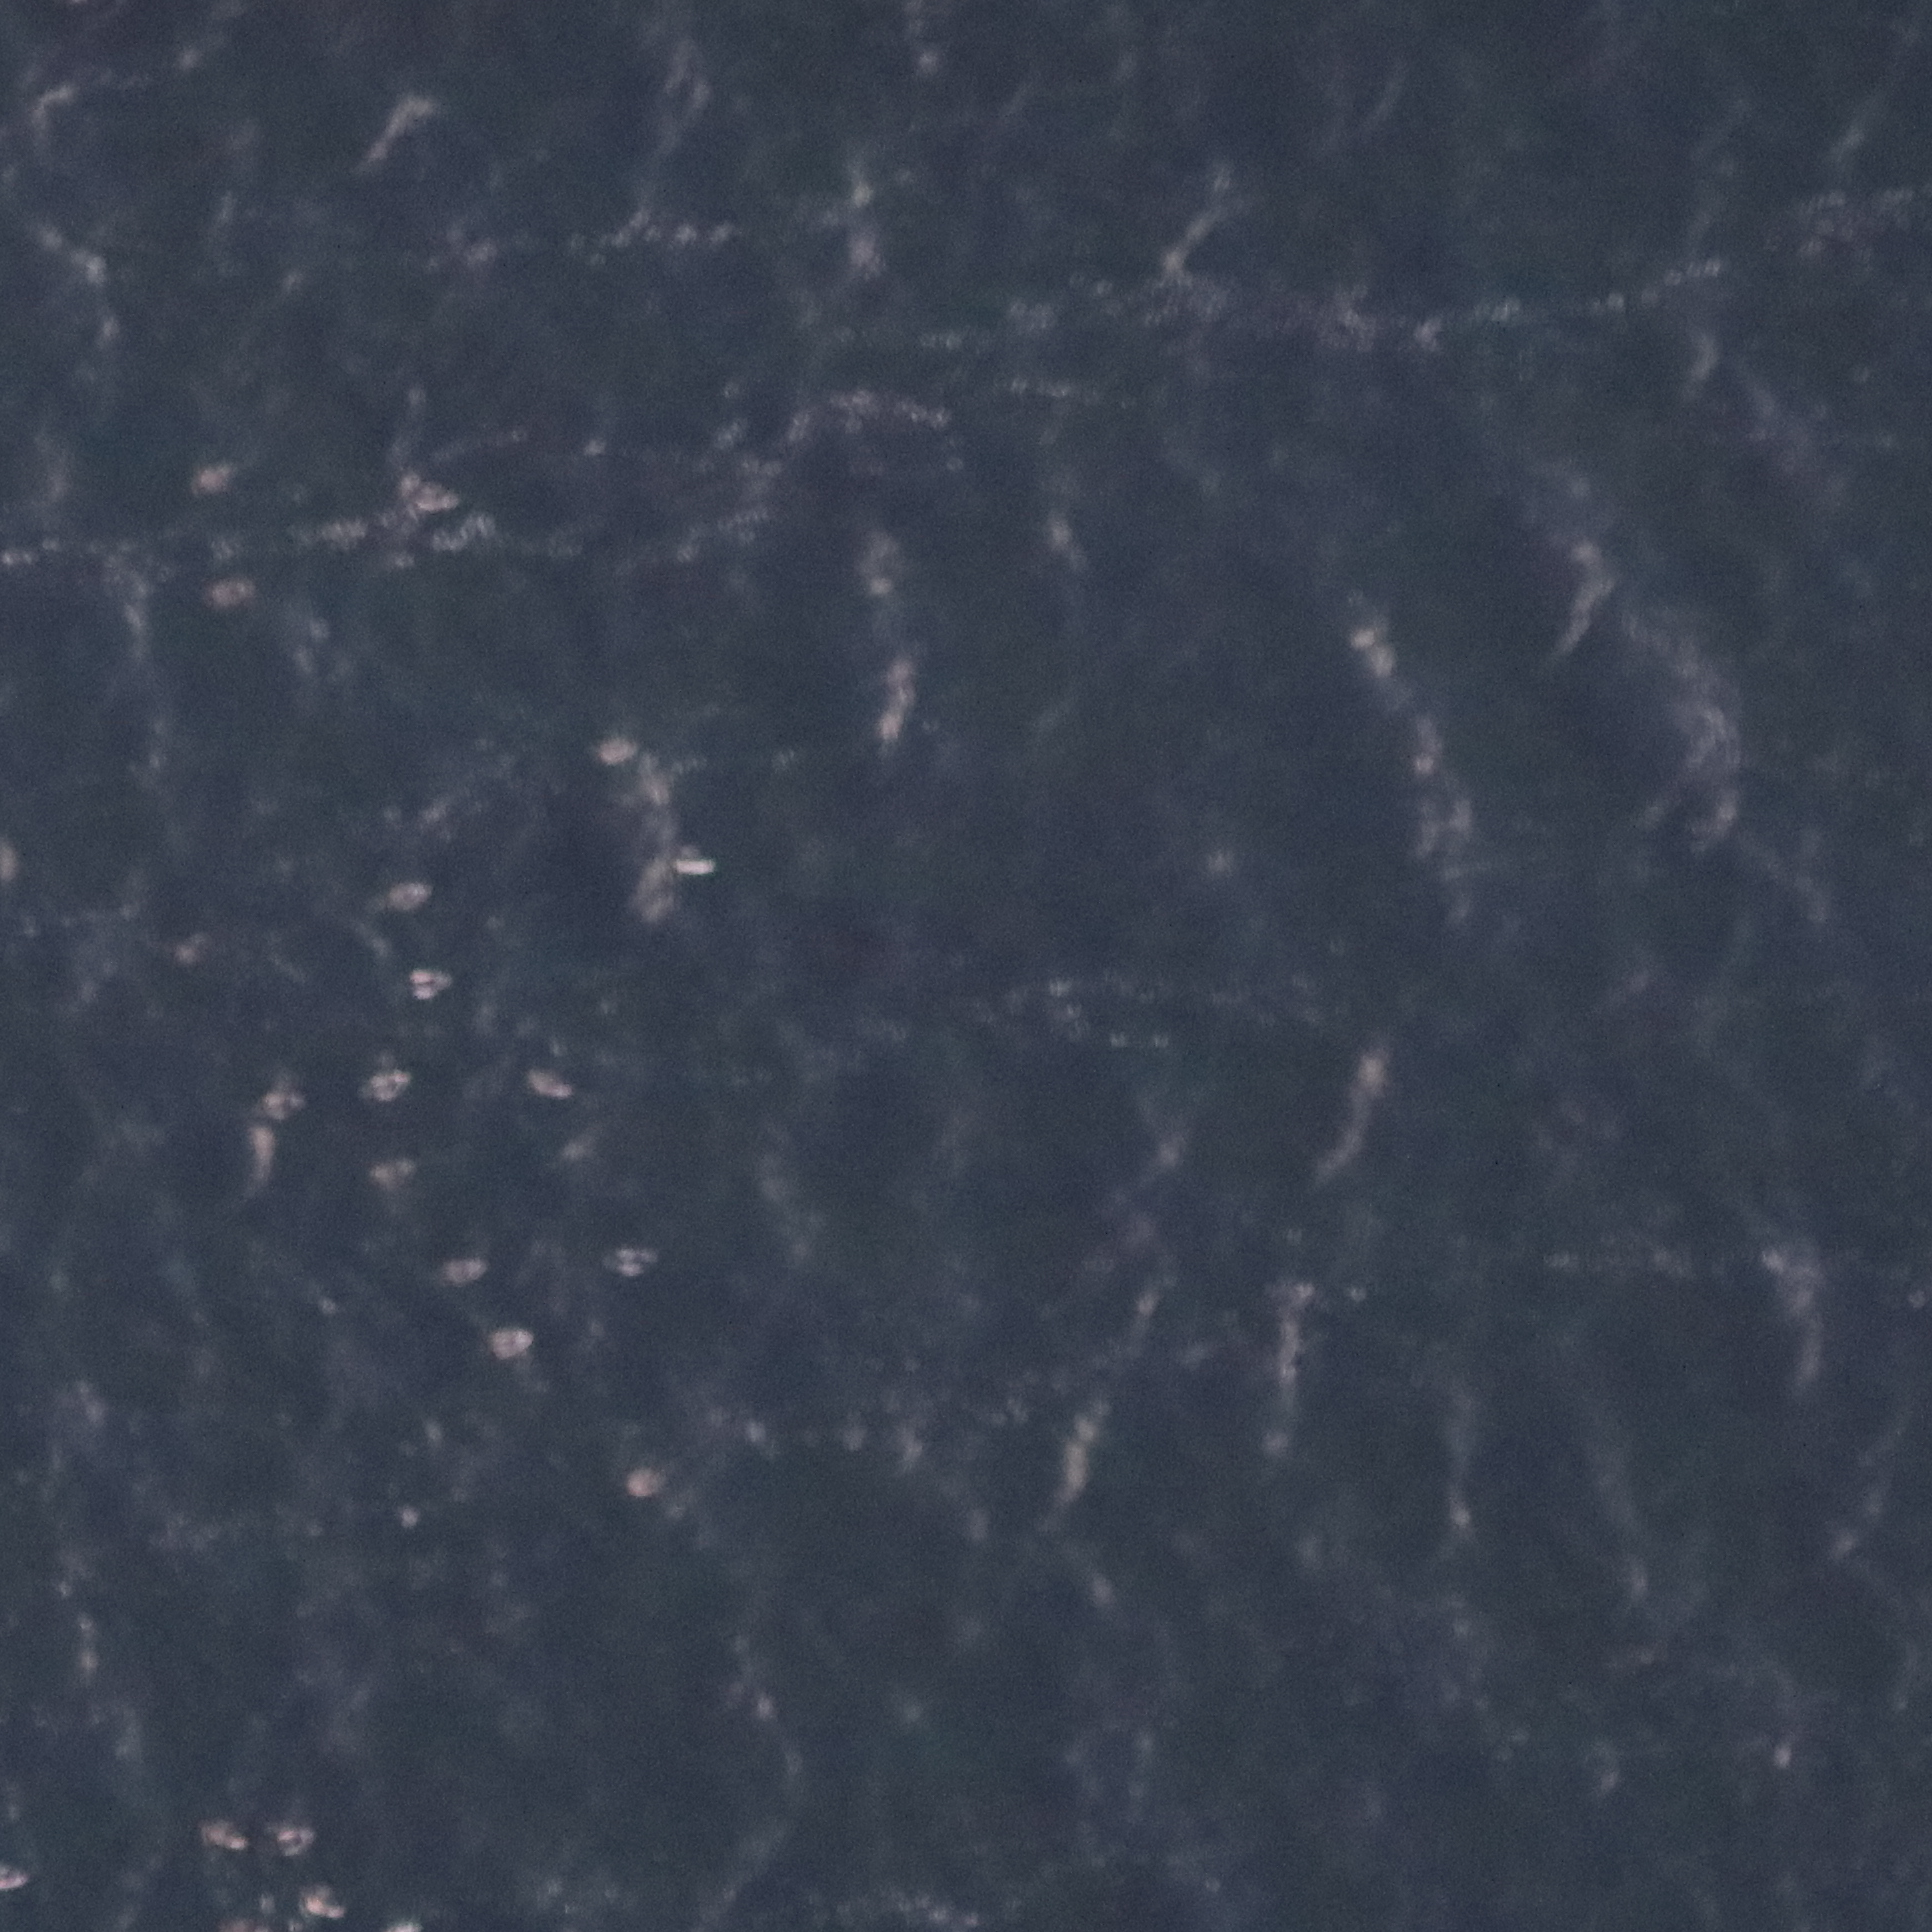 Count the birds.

20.